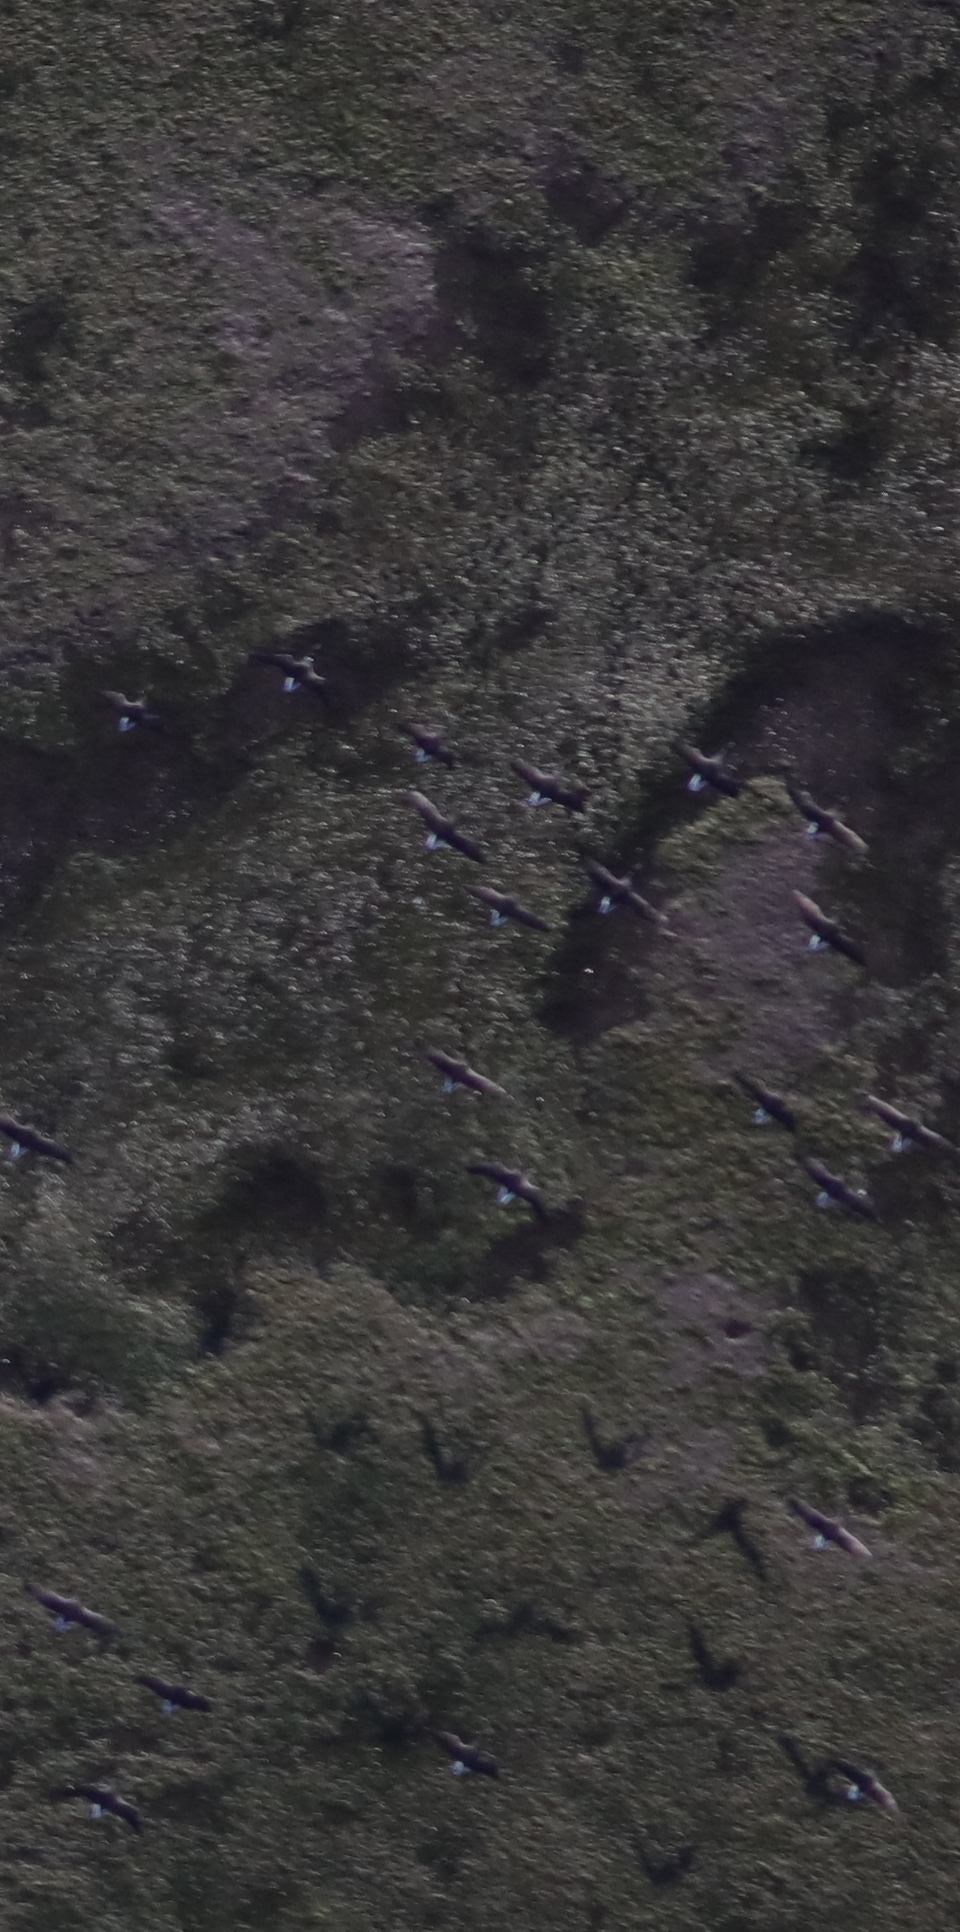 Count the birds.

22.